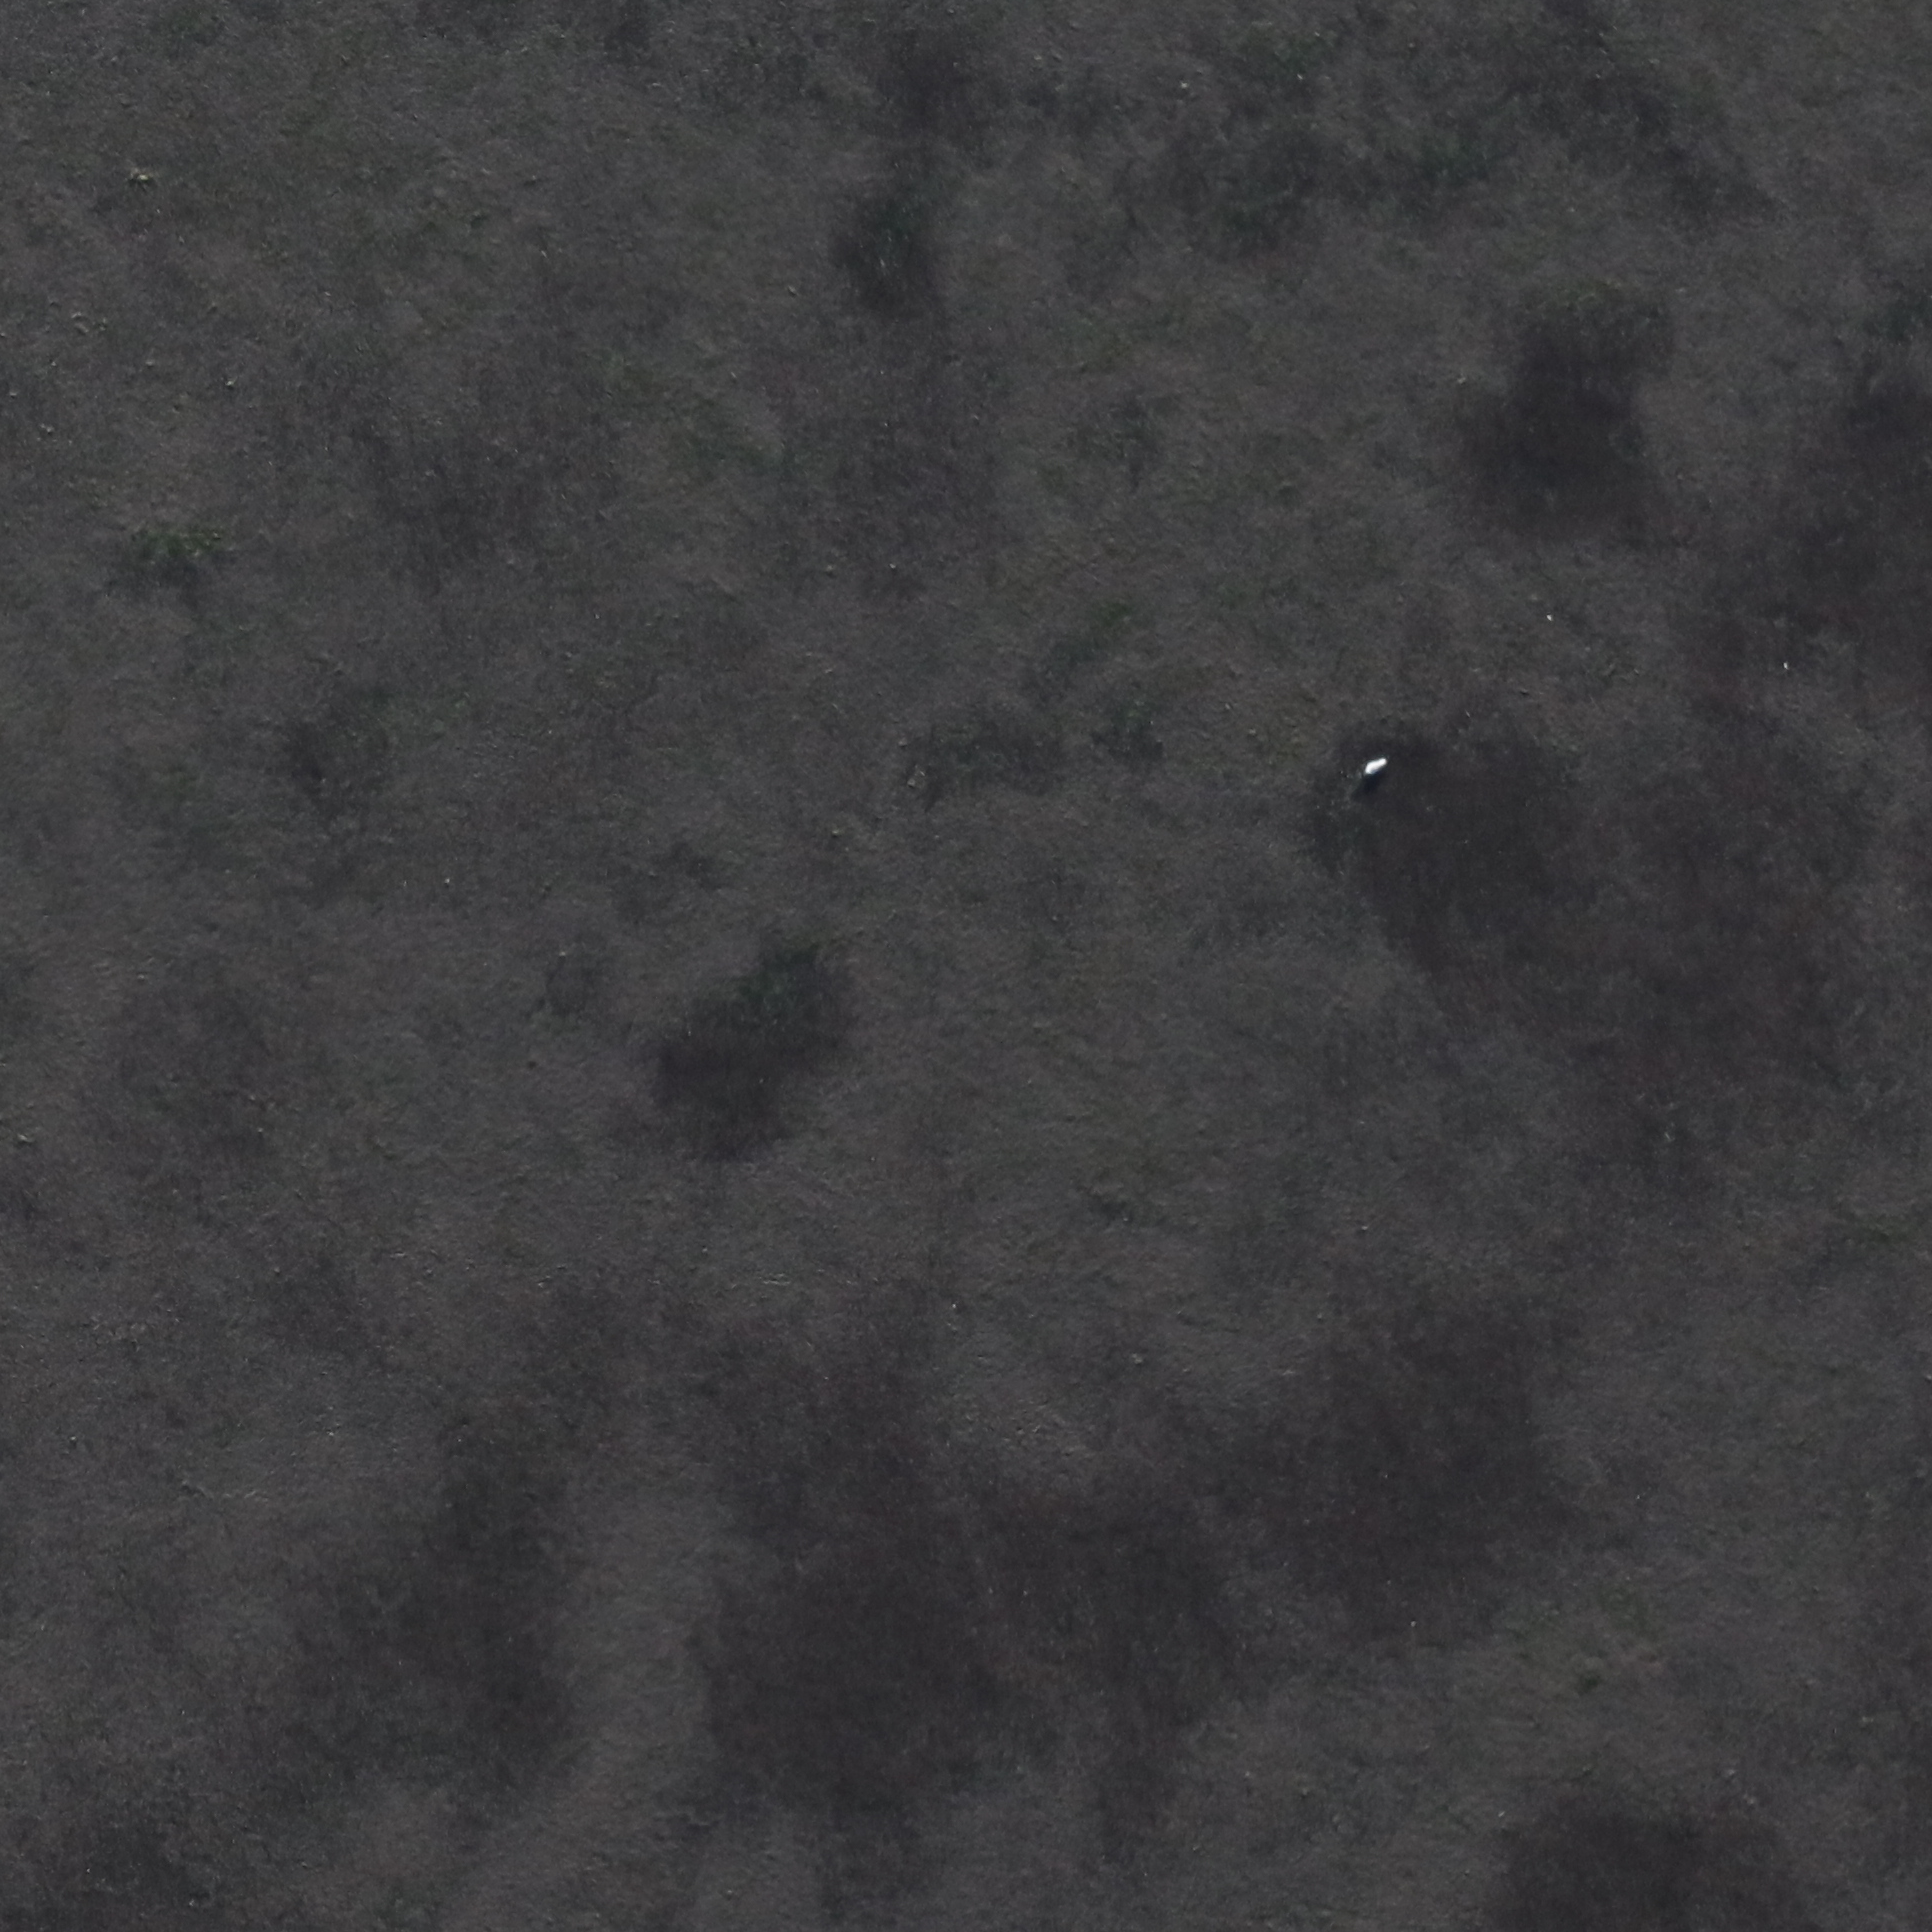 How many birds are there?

1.